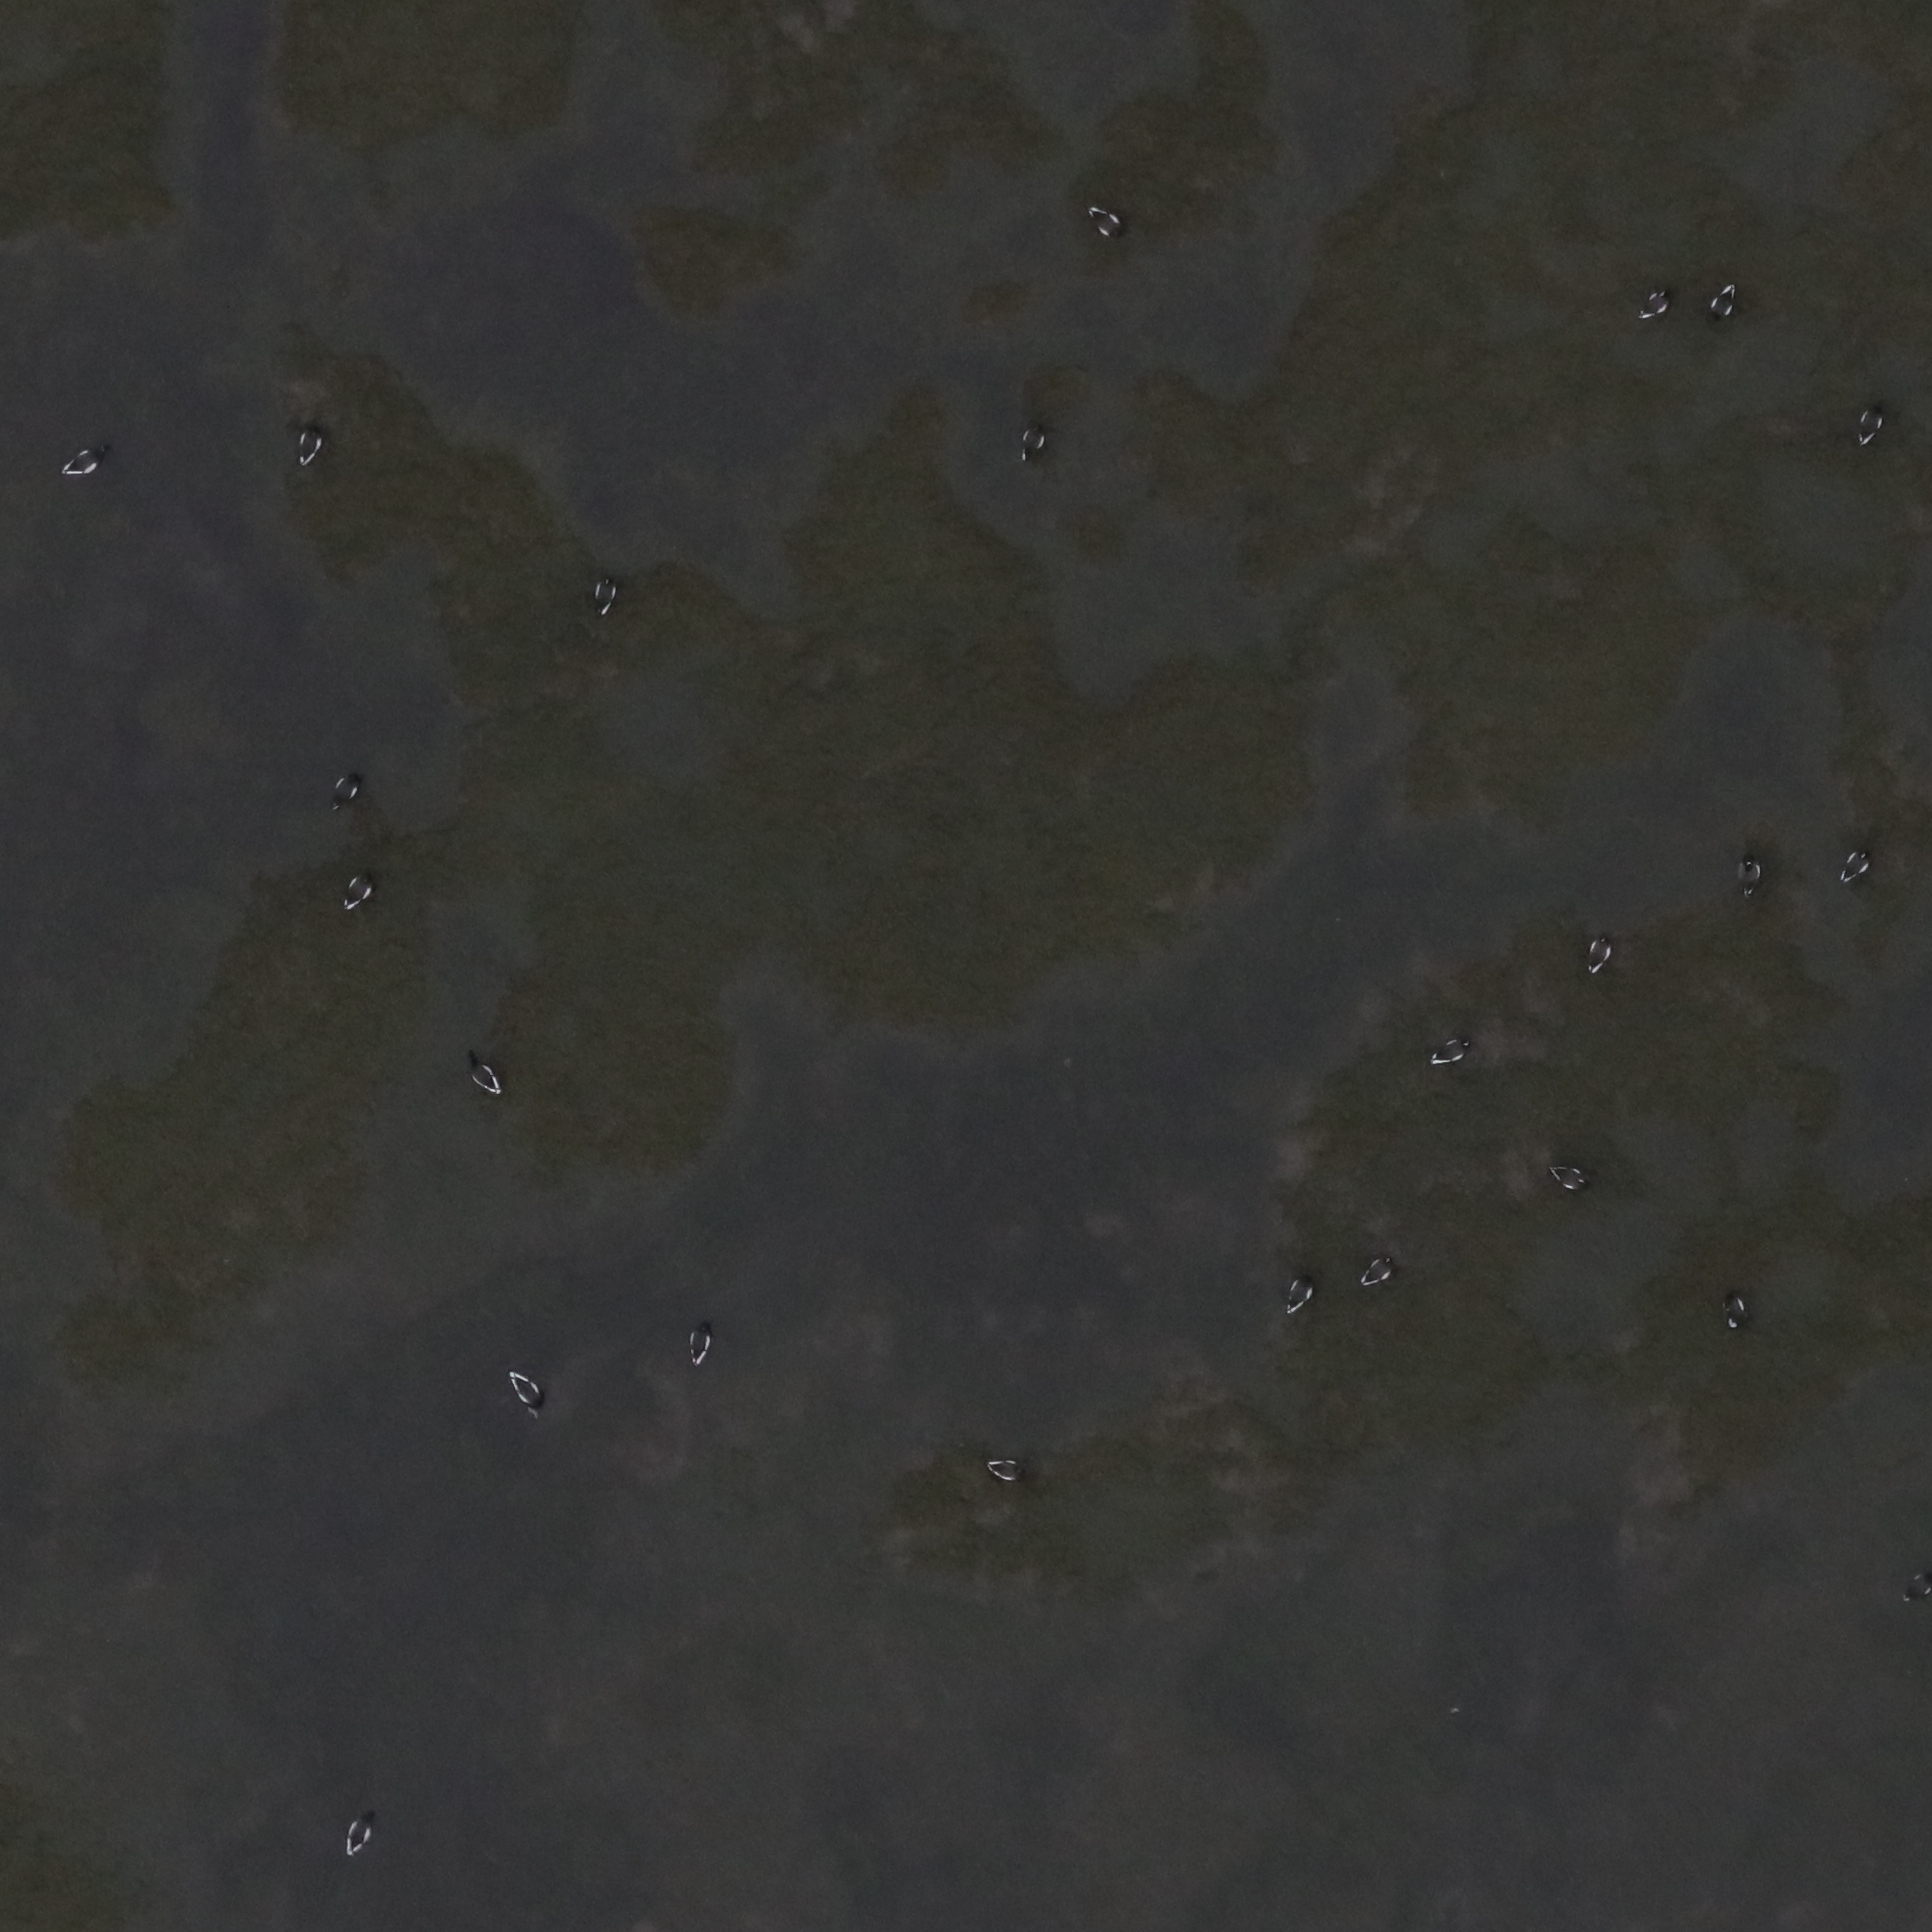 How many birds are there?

24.